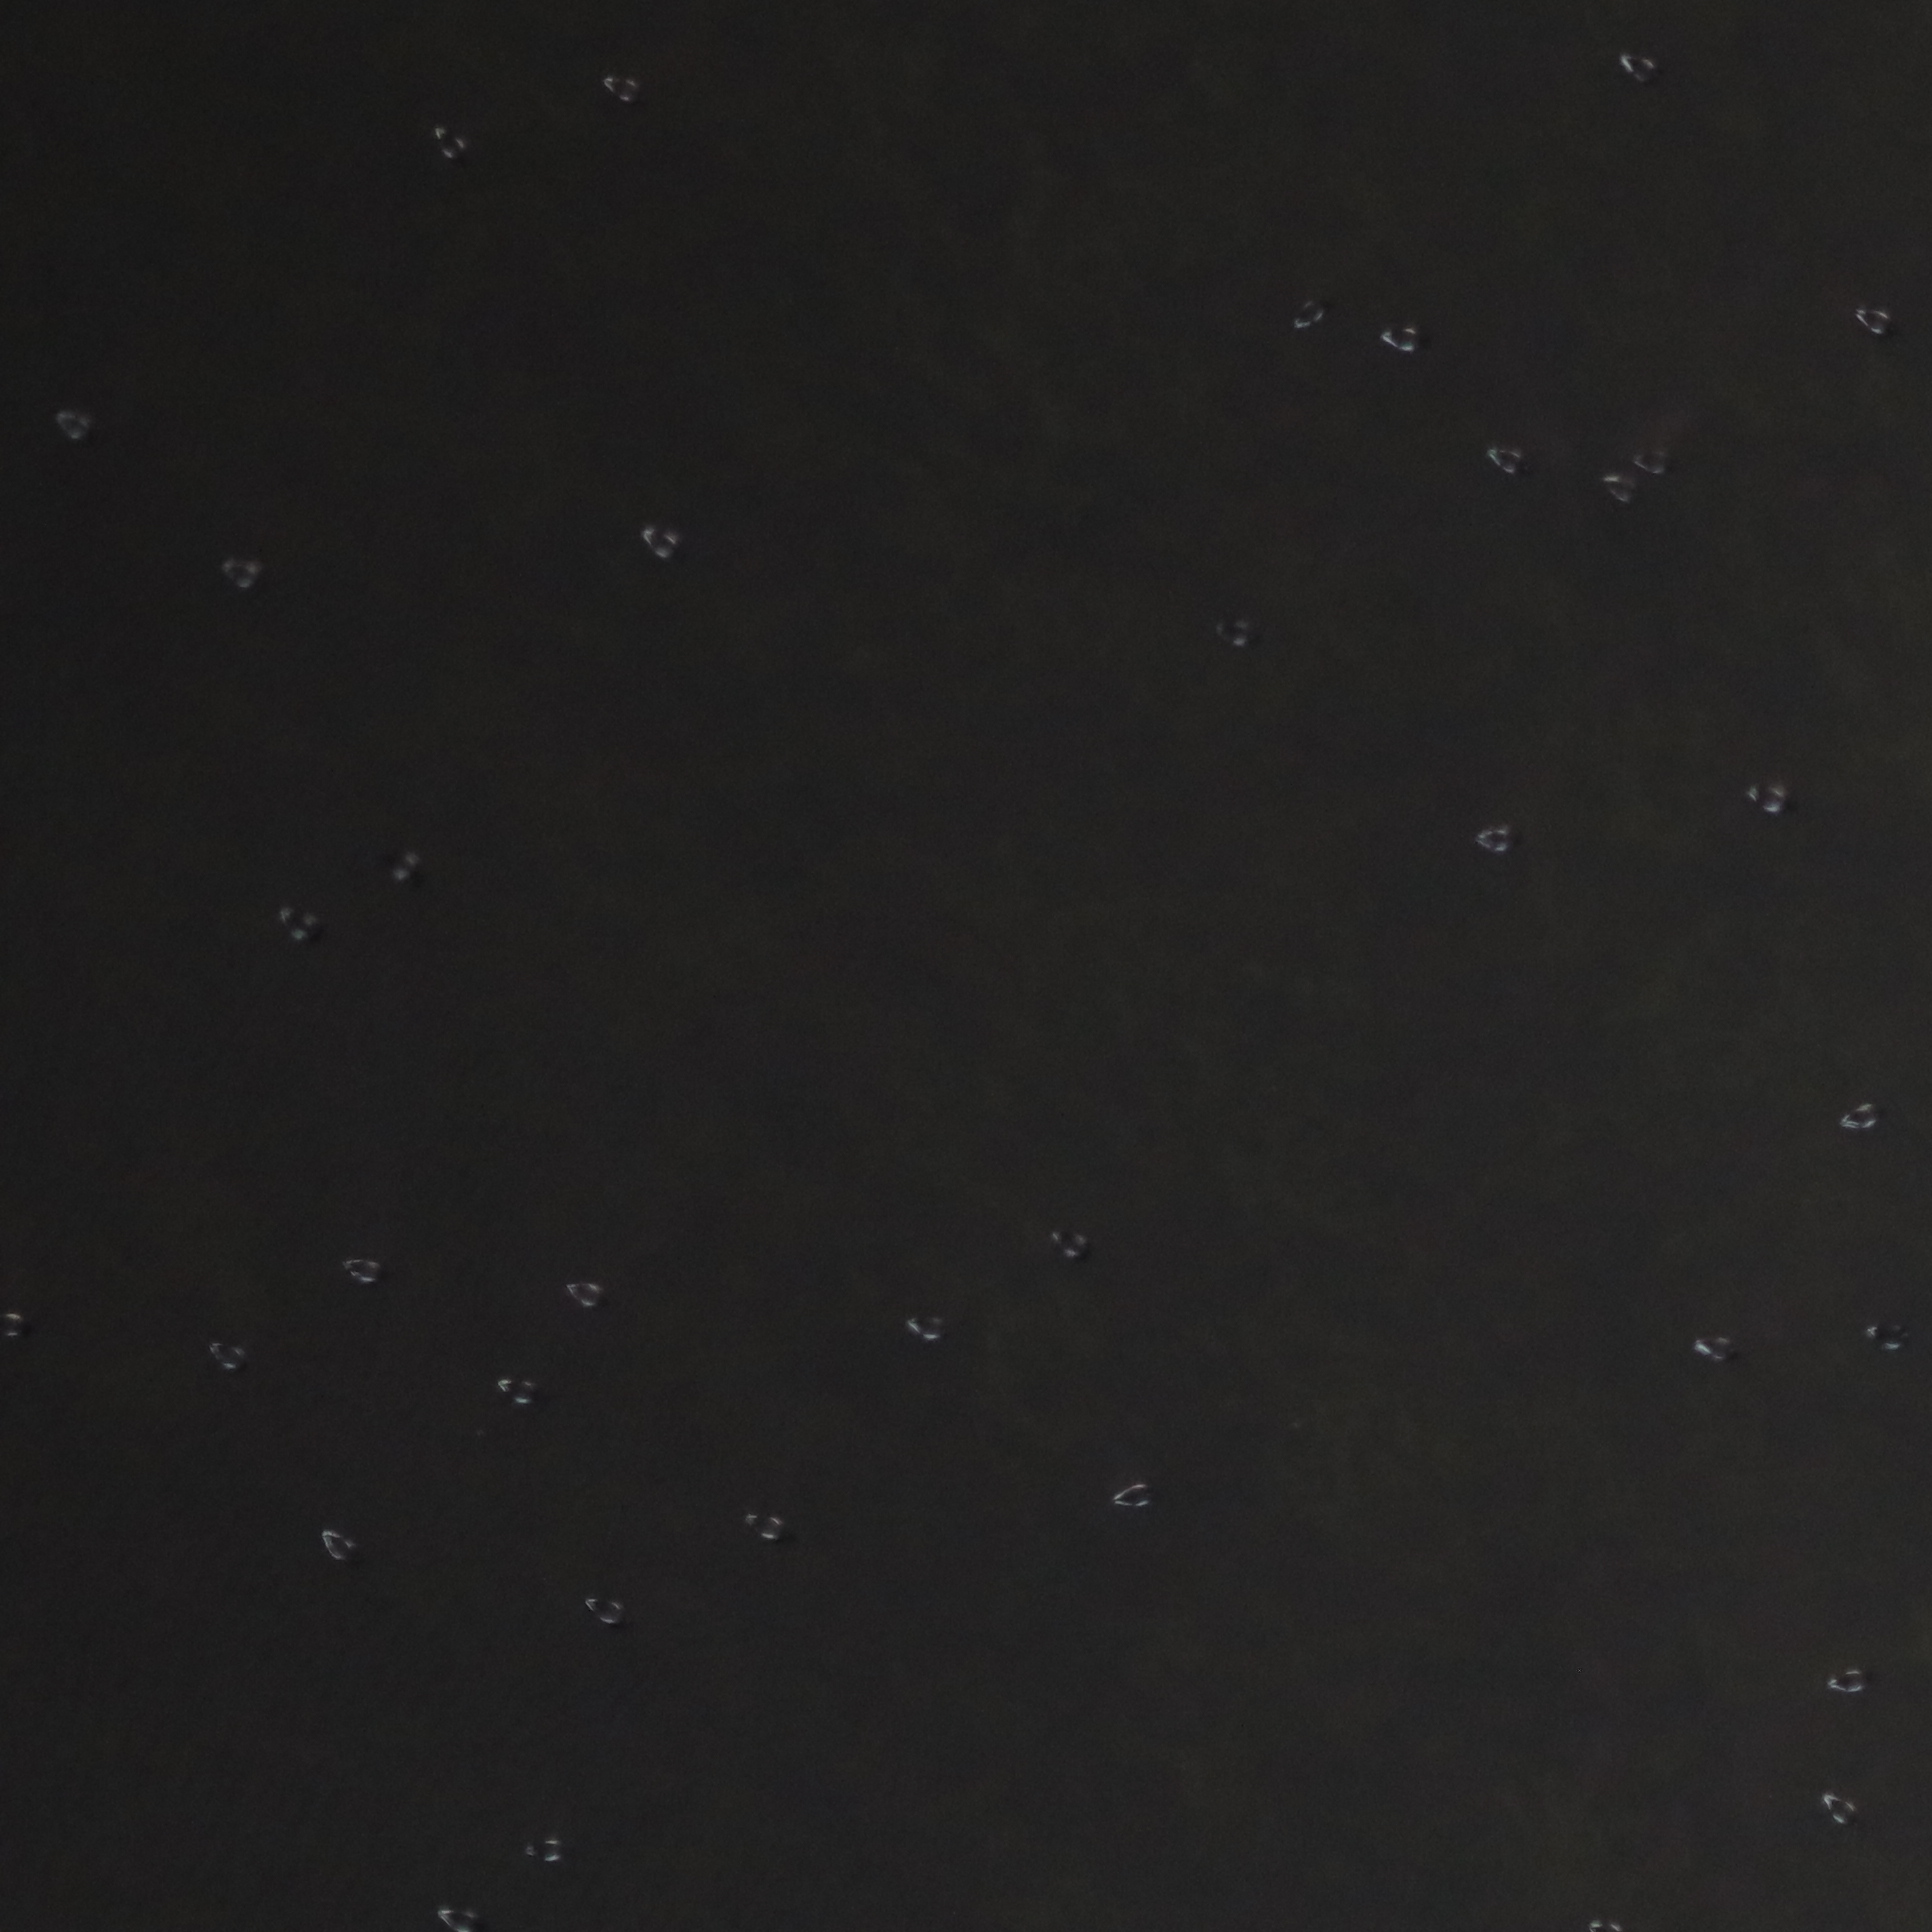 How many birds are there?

33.